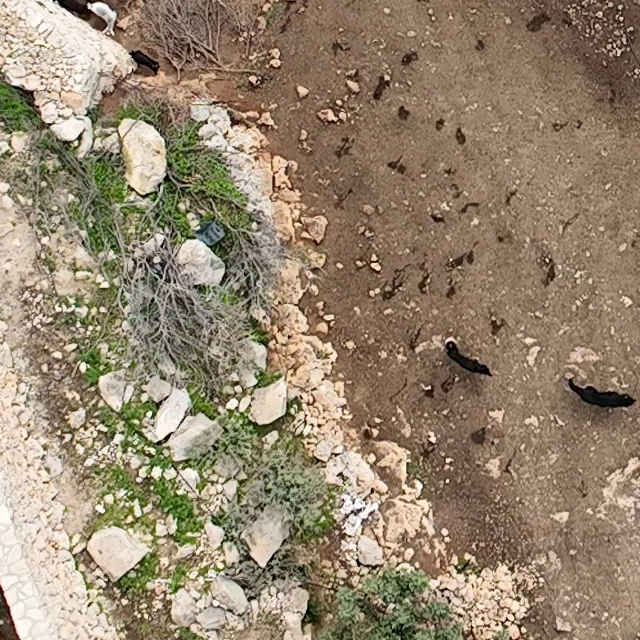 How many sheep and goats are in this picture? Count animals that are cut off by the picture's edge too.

2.